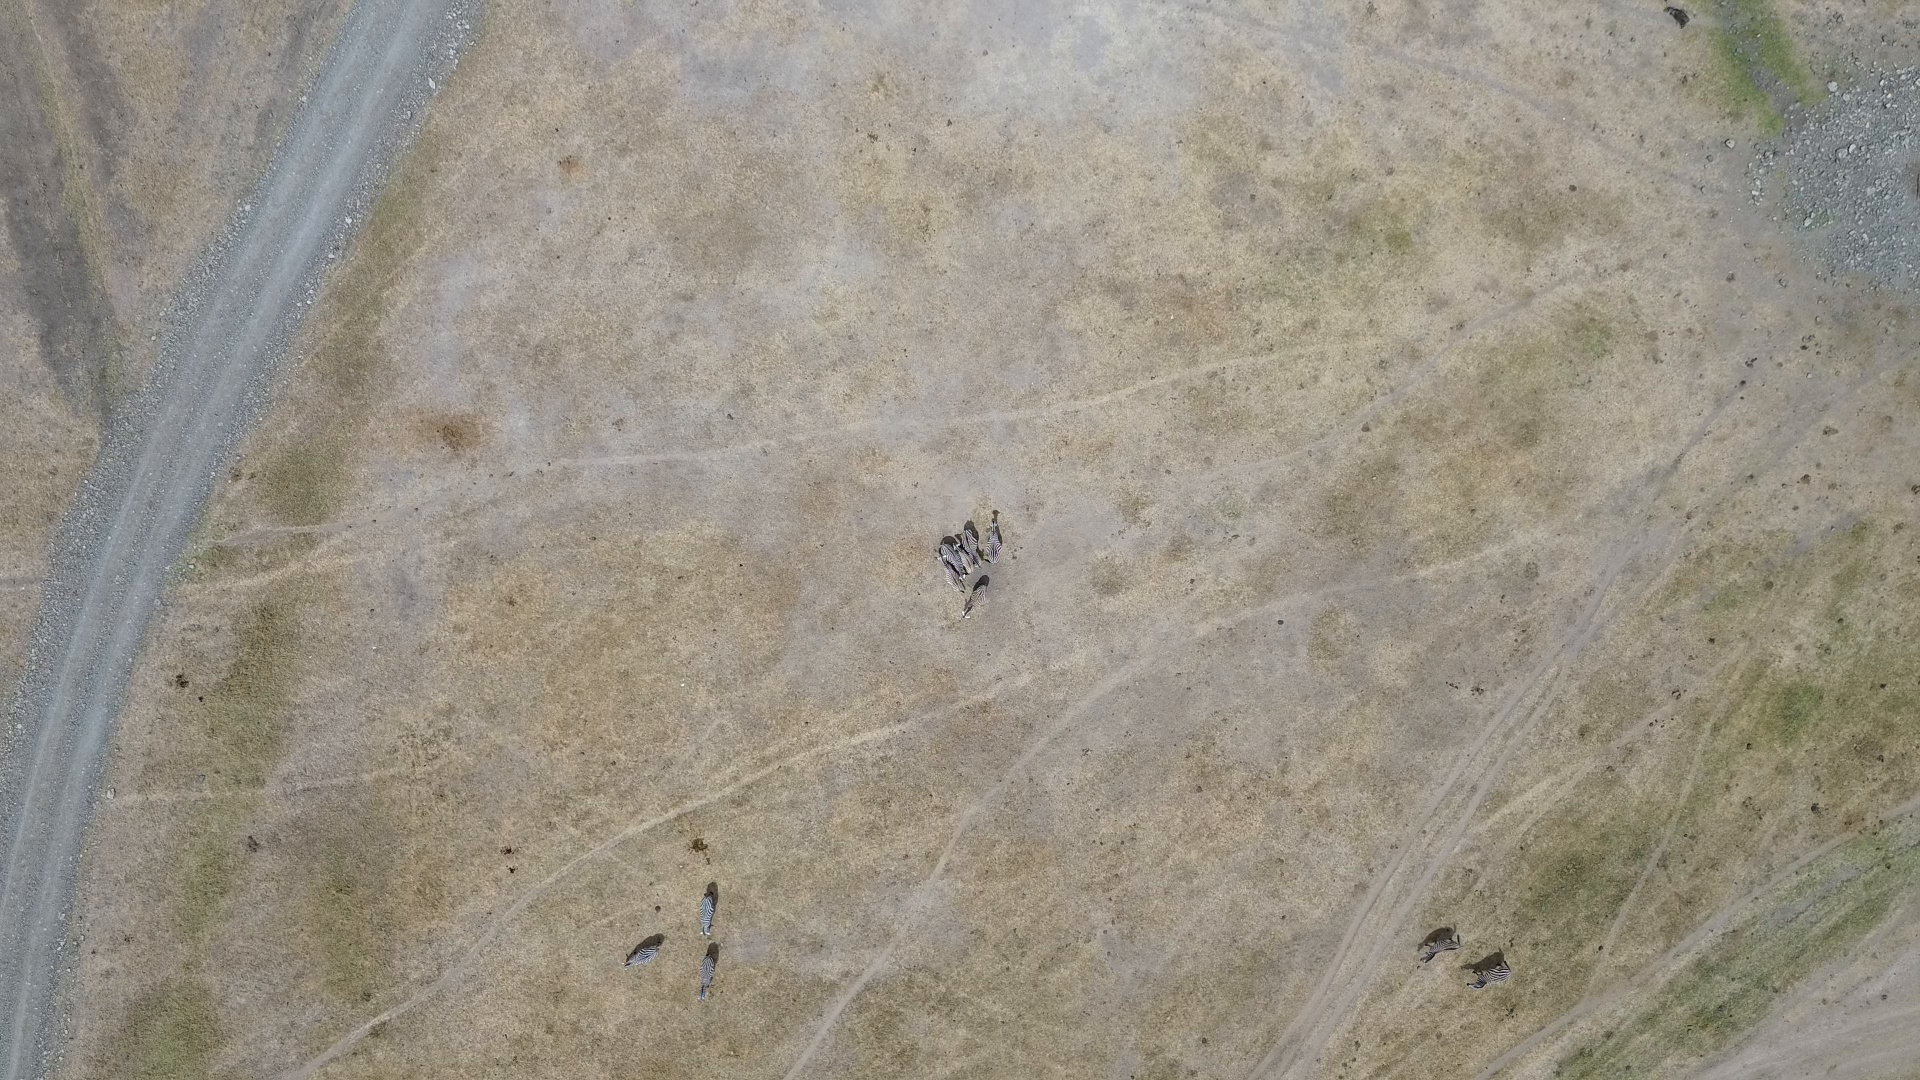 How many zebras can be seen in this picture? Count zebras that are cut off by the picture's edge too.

11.